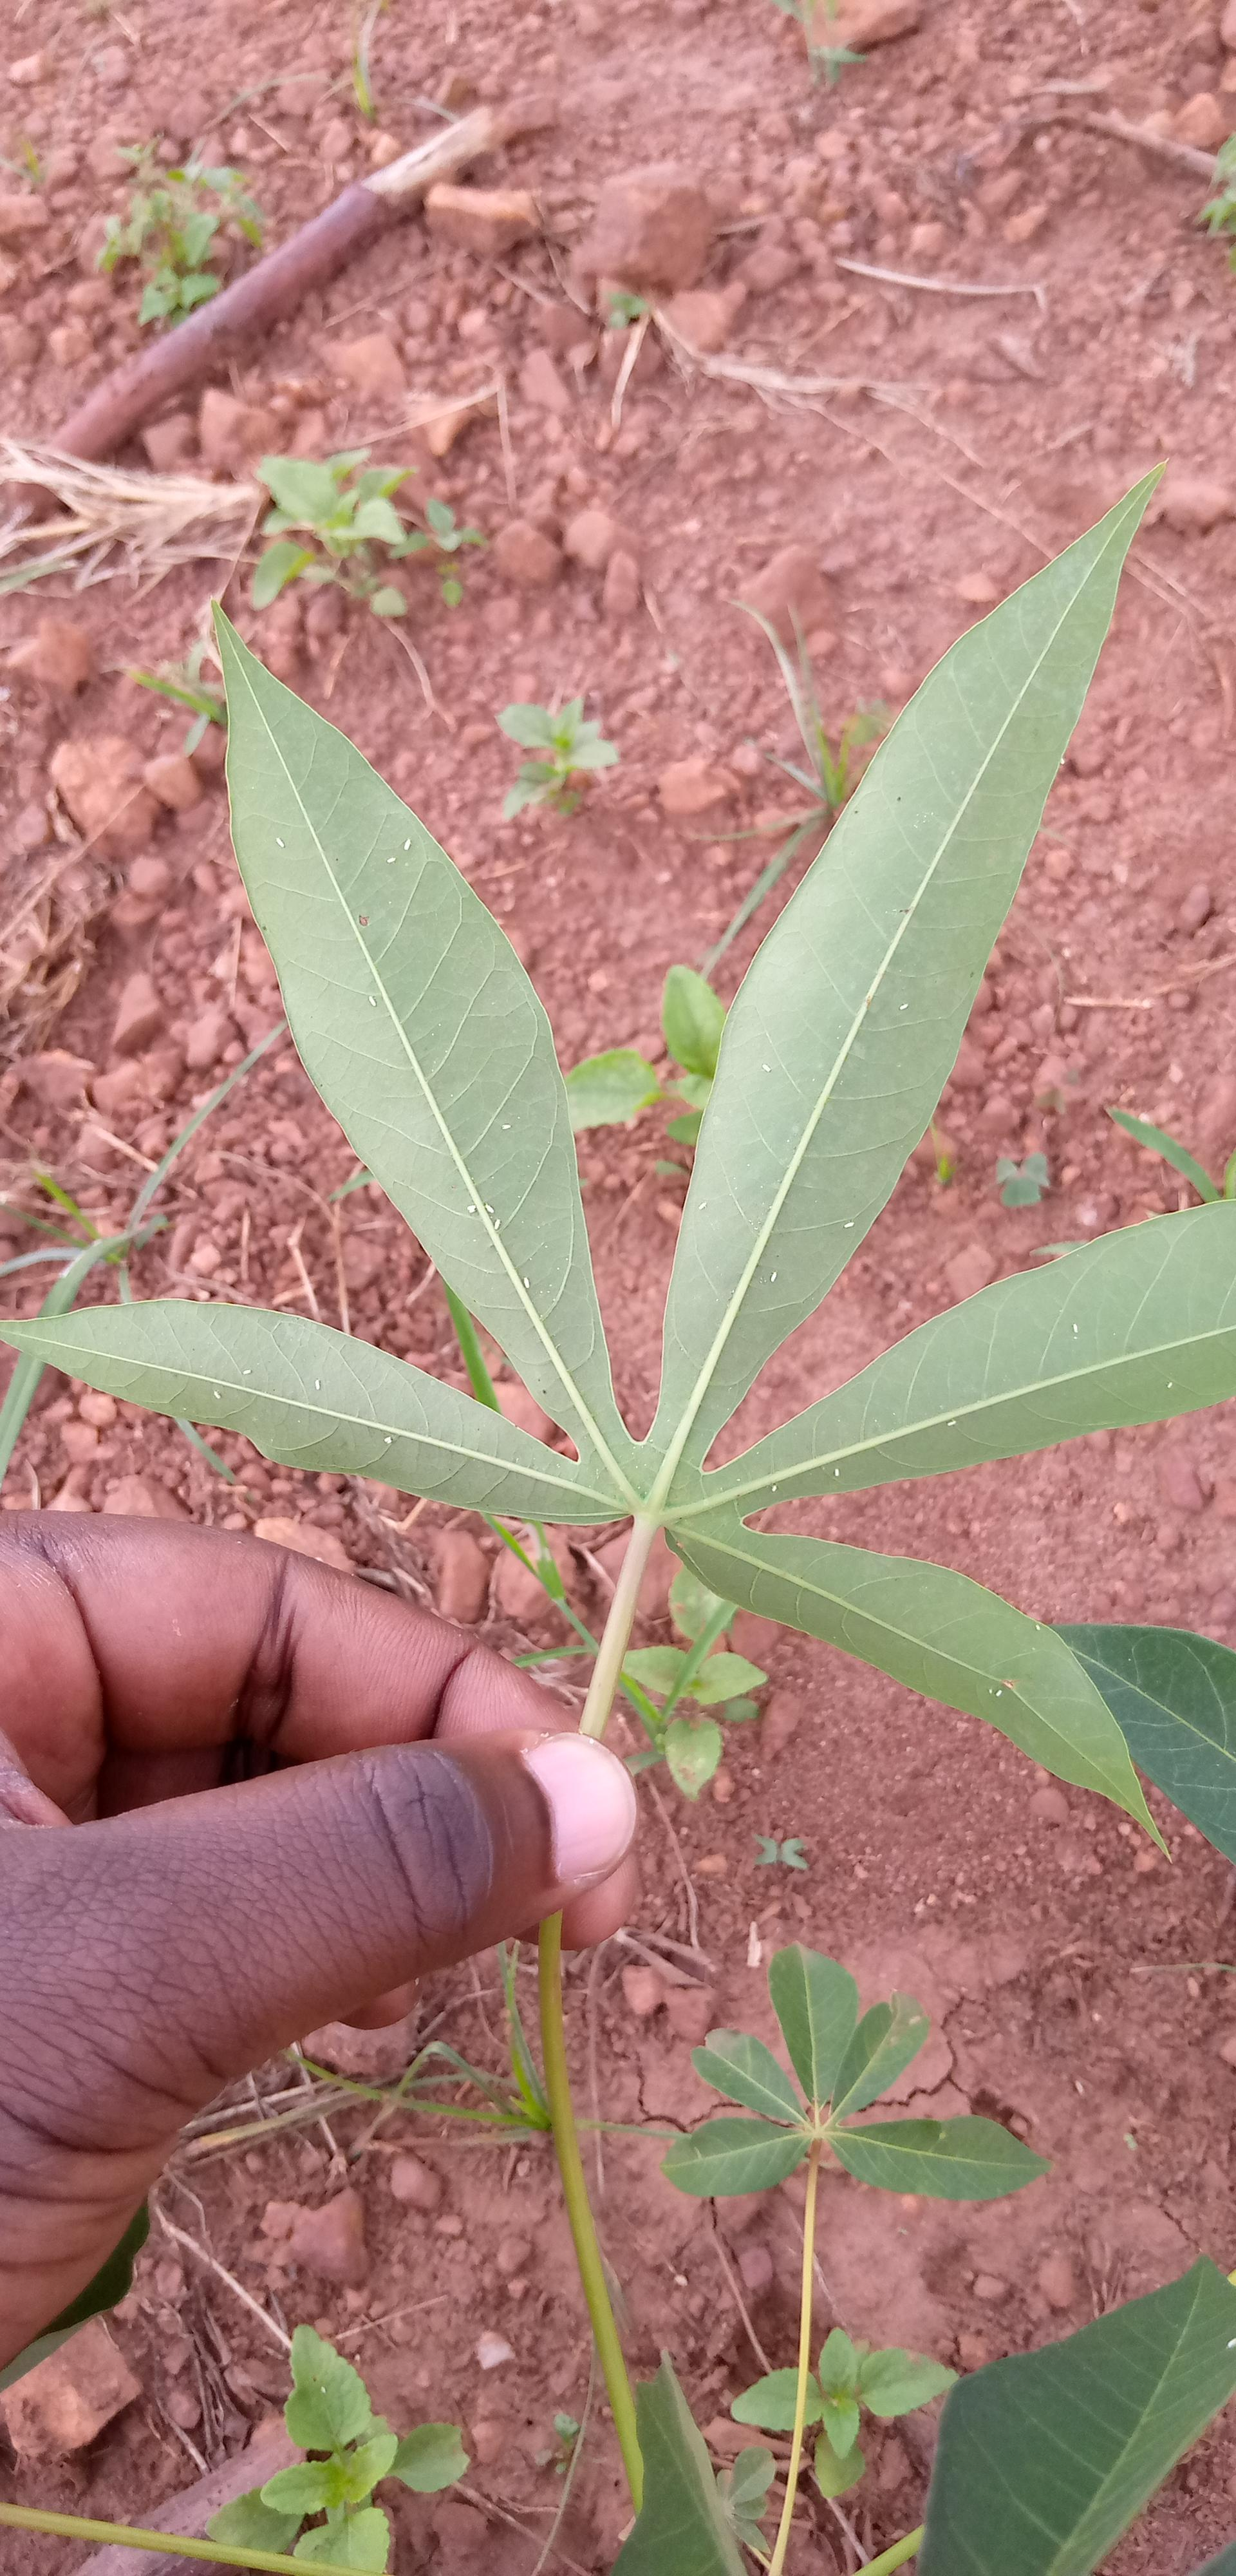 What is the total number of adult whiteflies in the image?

27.